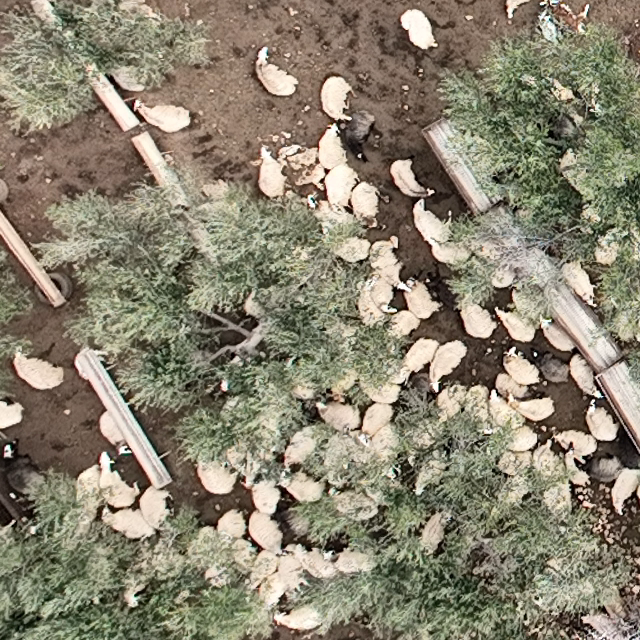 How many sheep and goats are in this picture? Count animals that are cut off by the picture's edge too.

96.